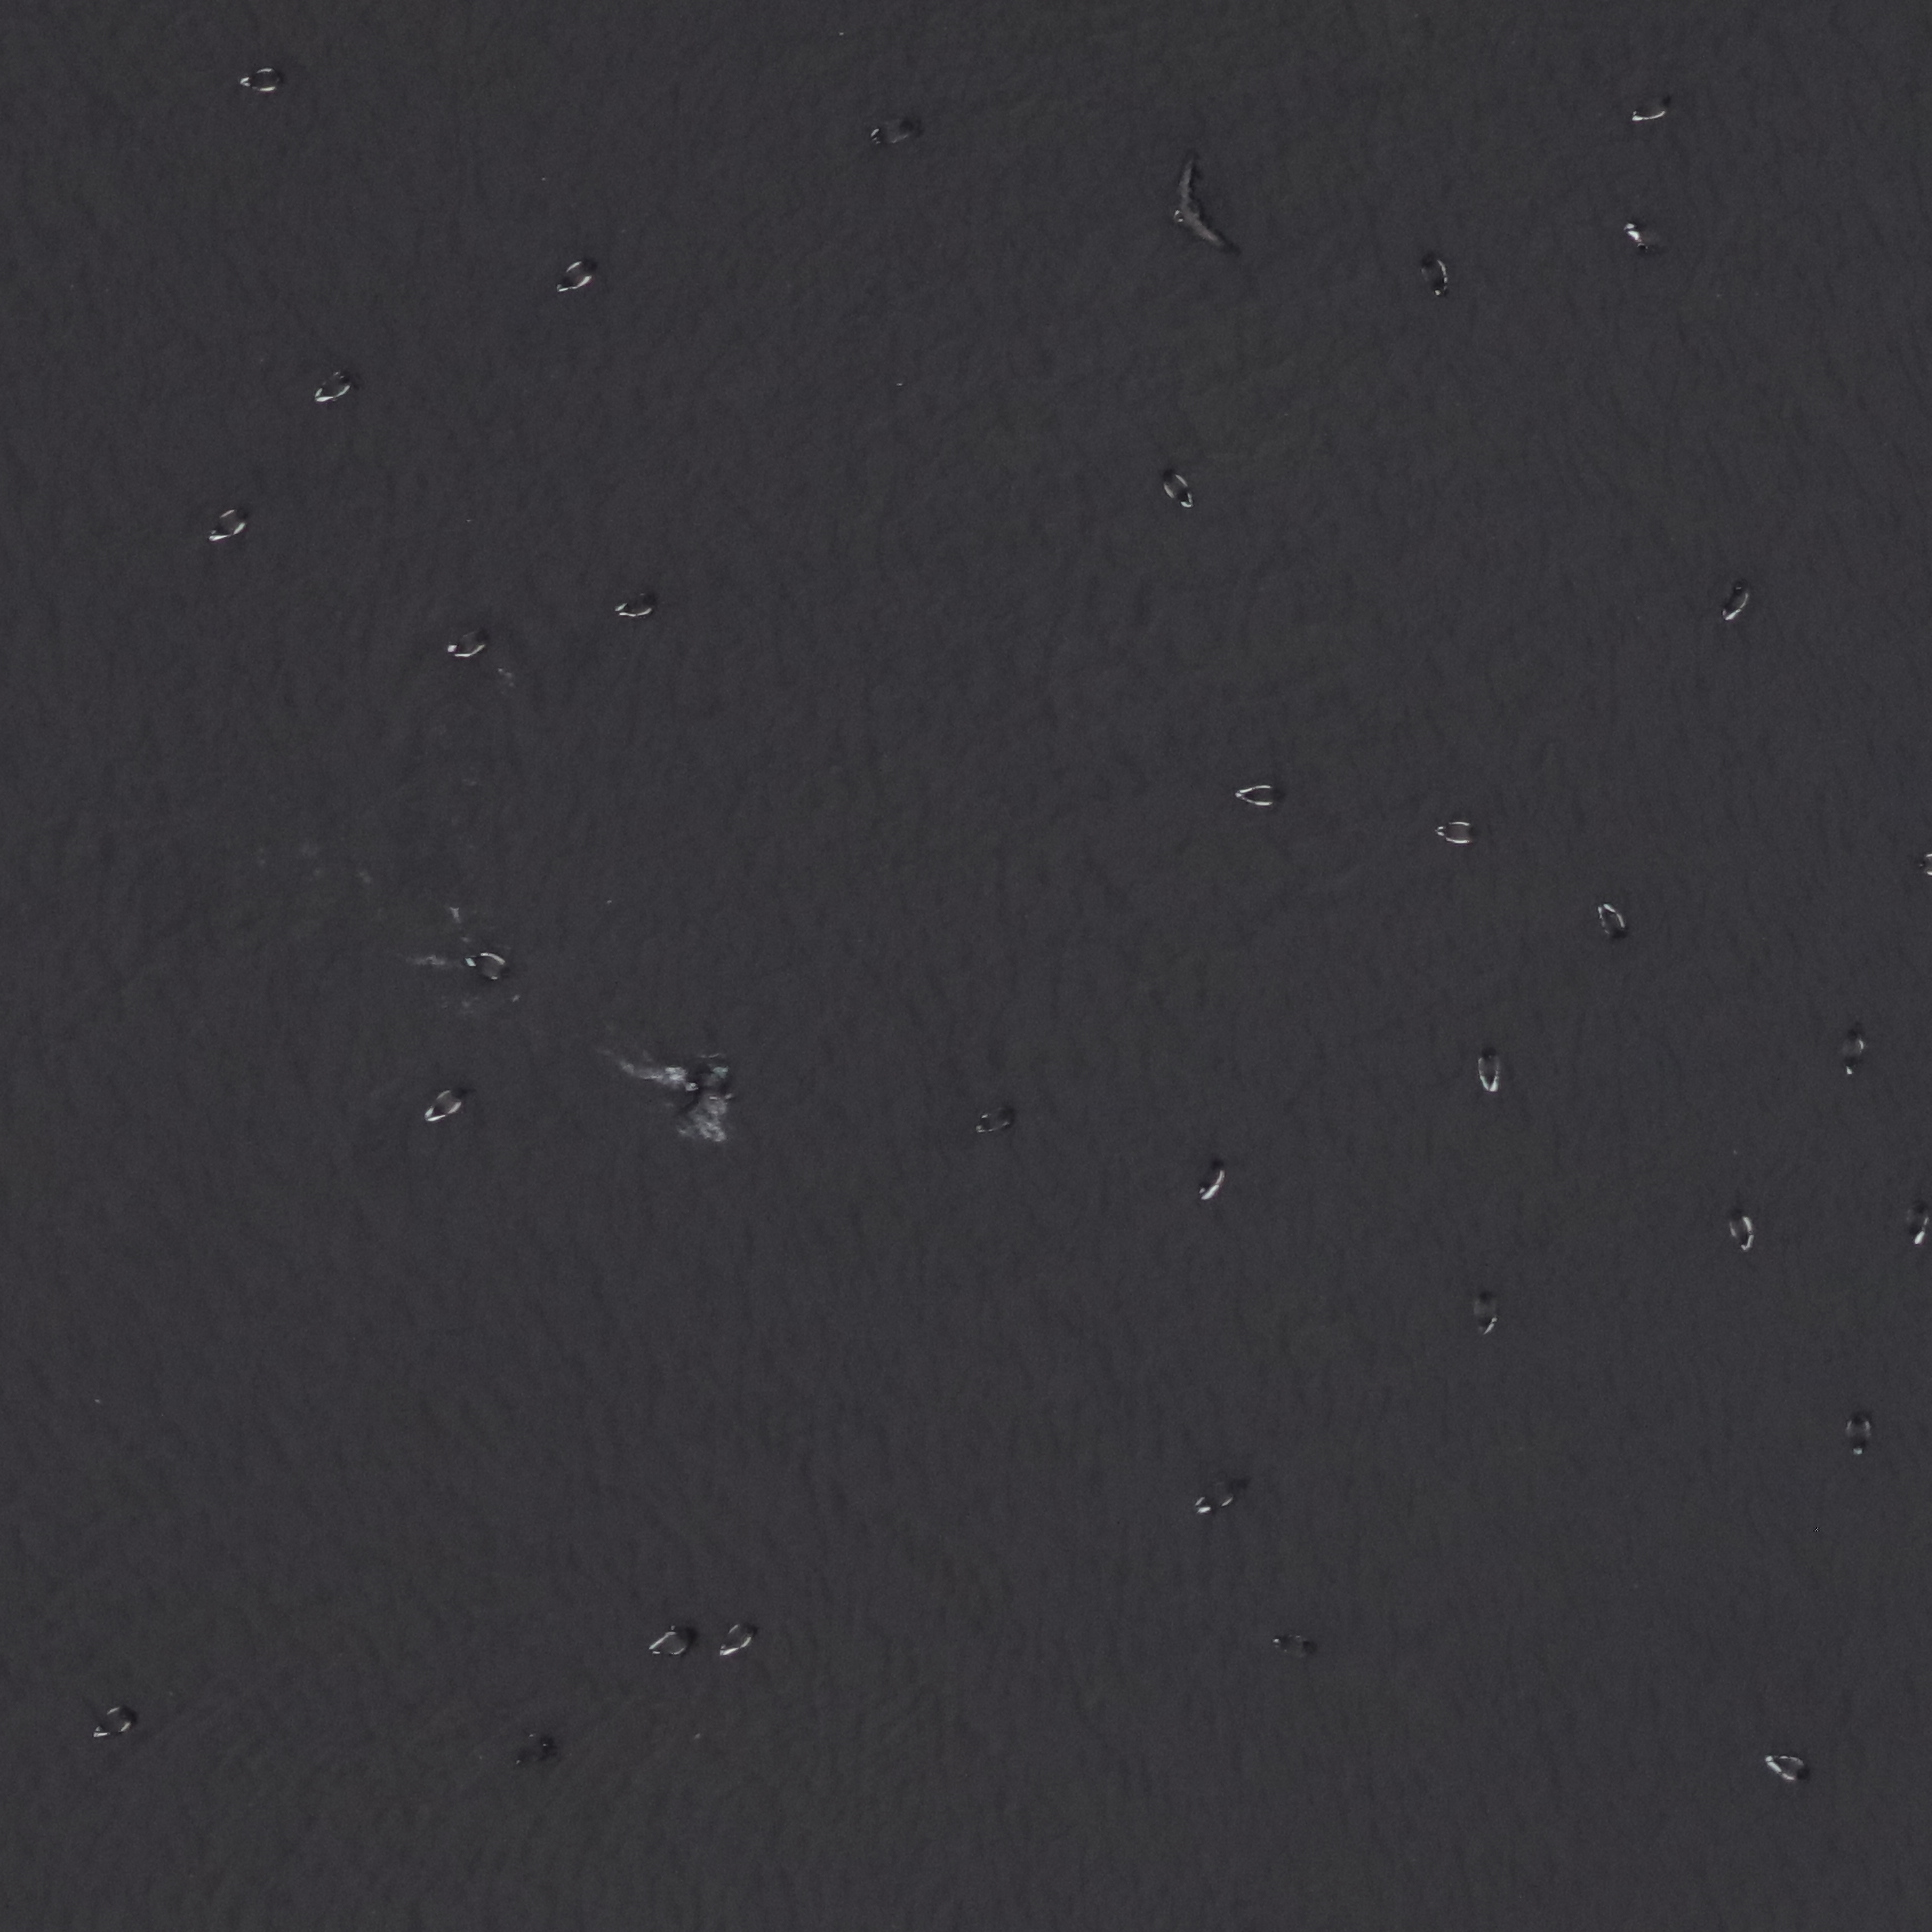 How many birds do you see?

33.